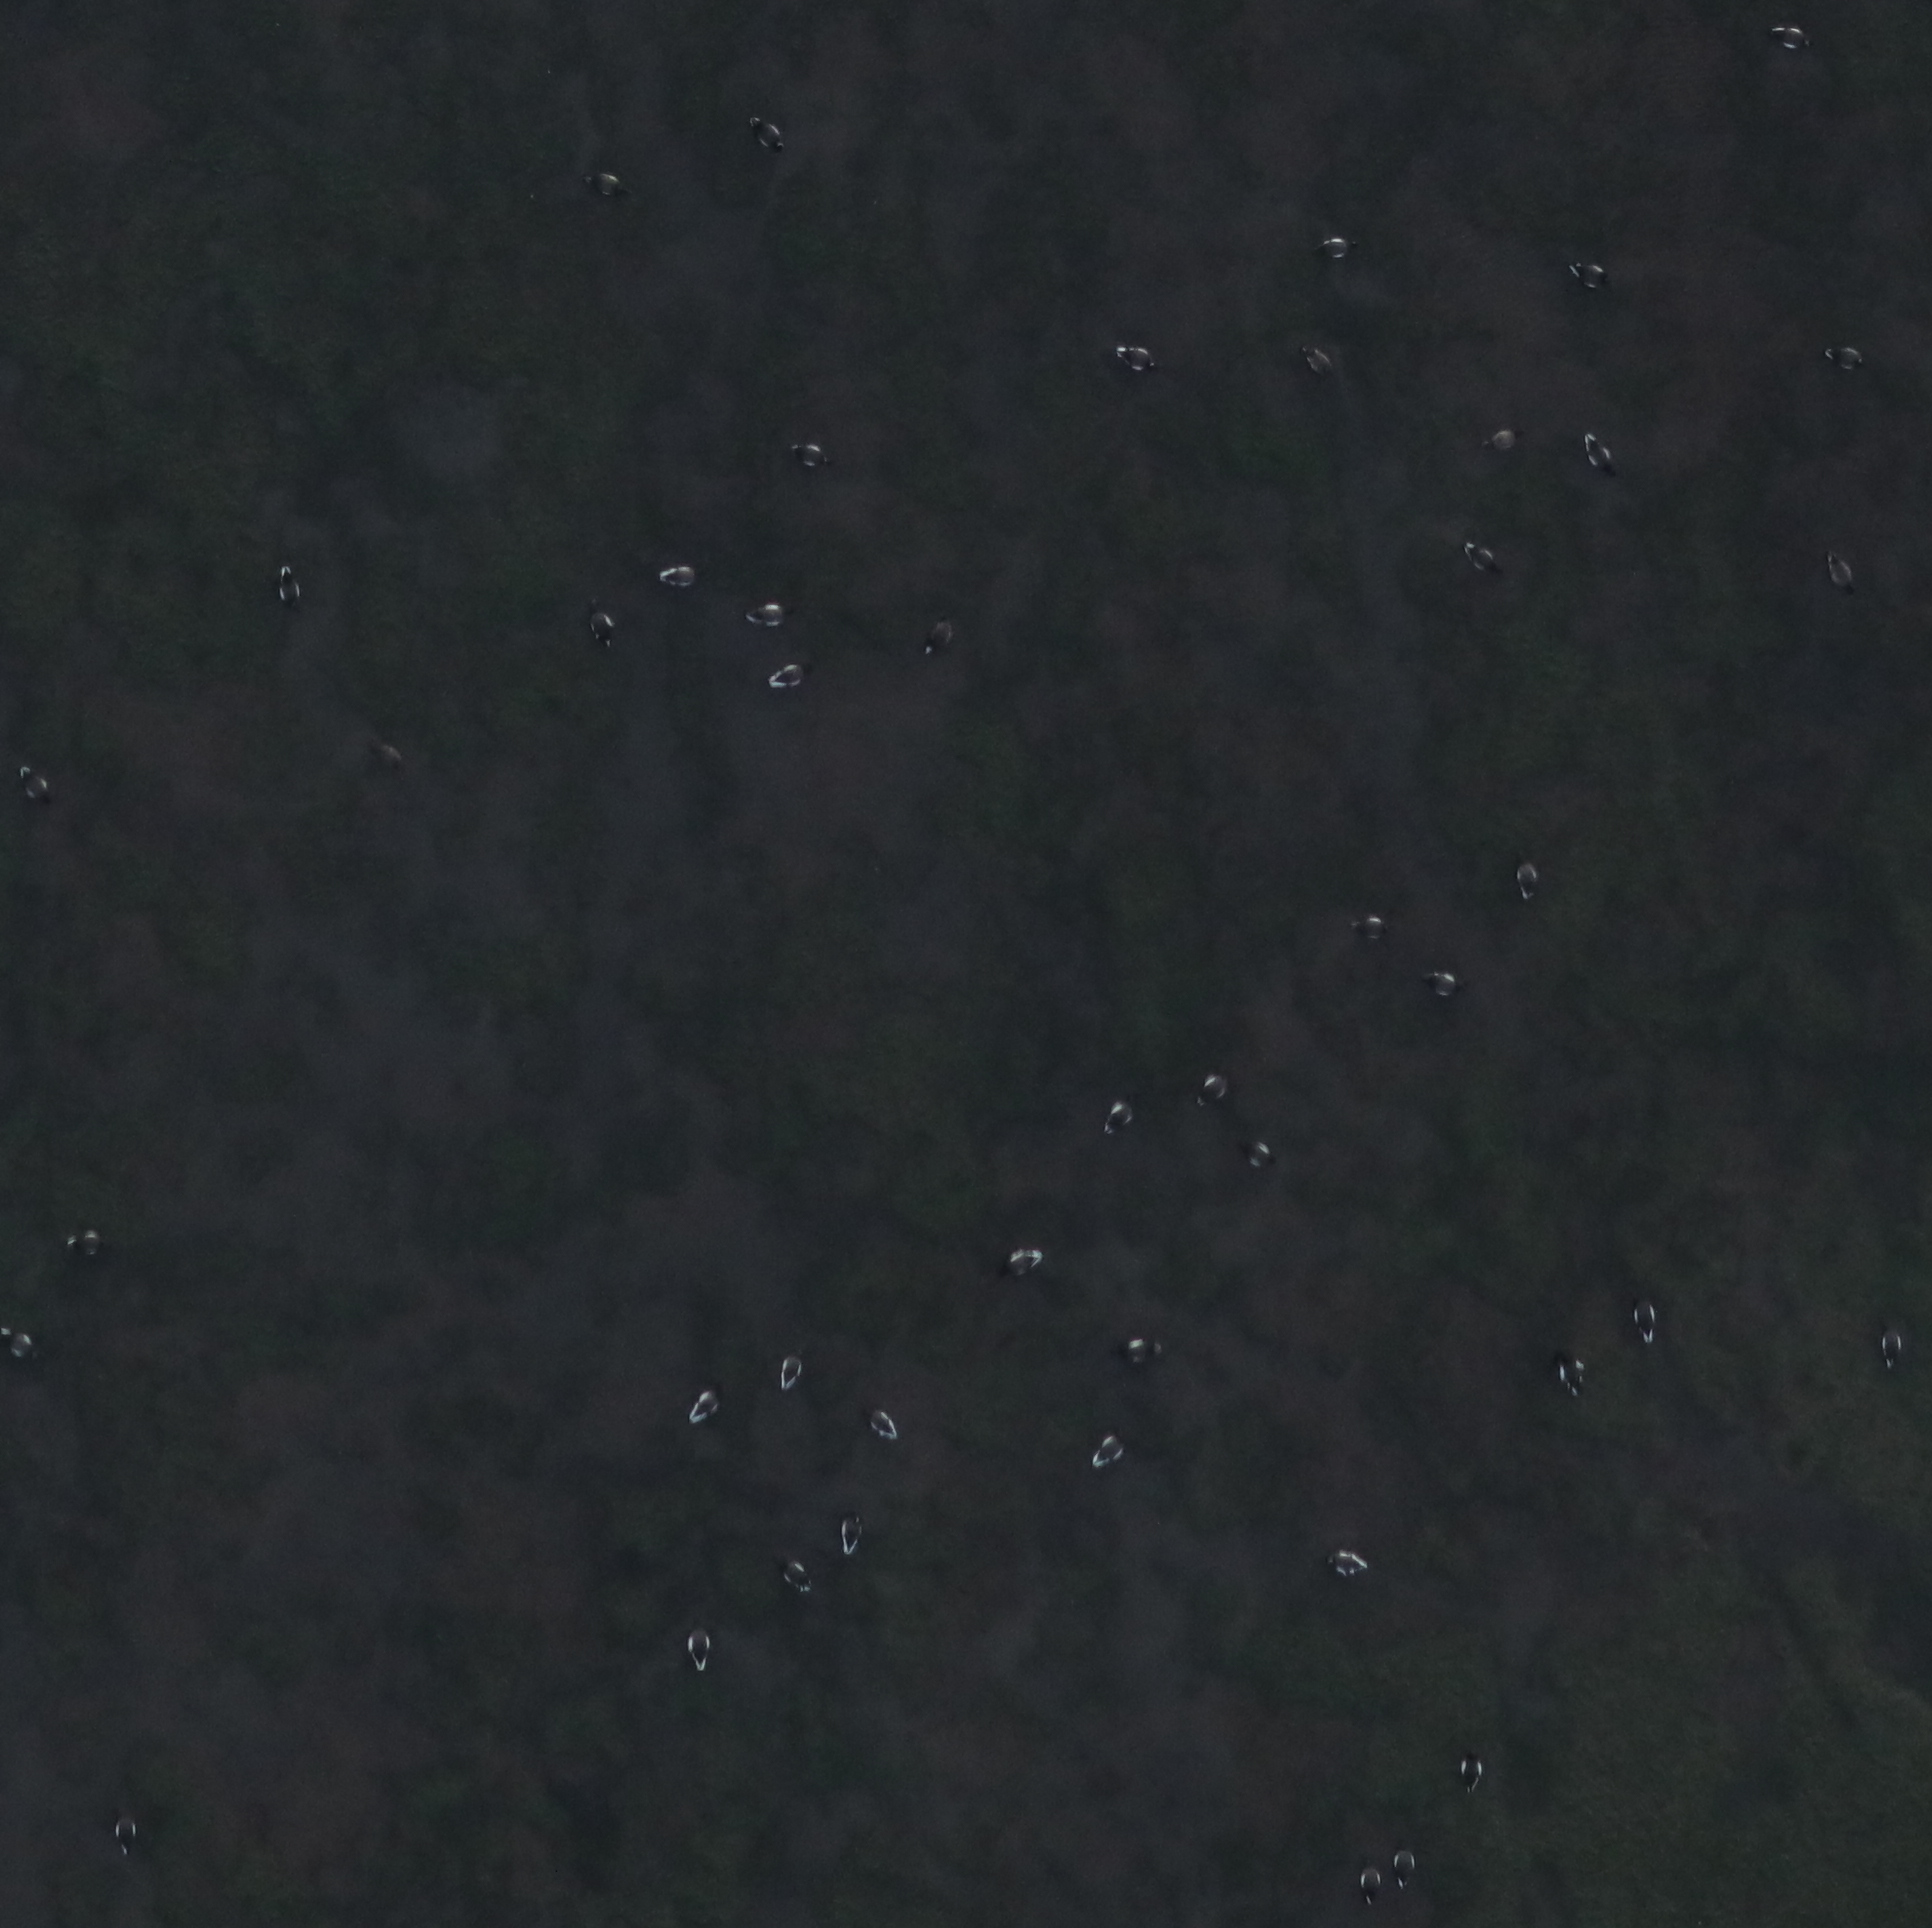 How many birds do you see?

46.